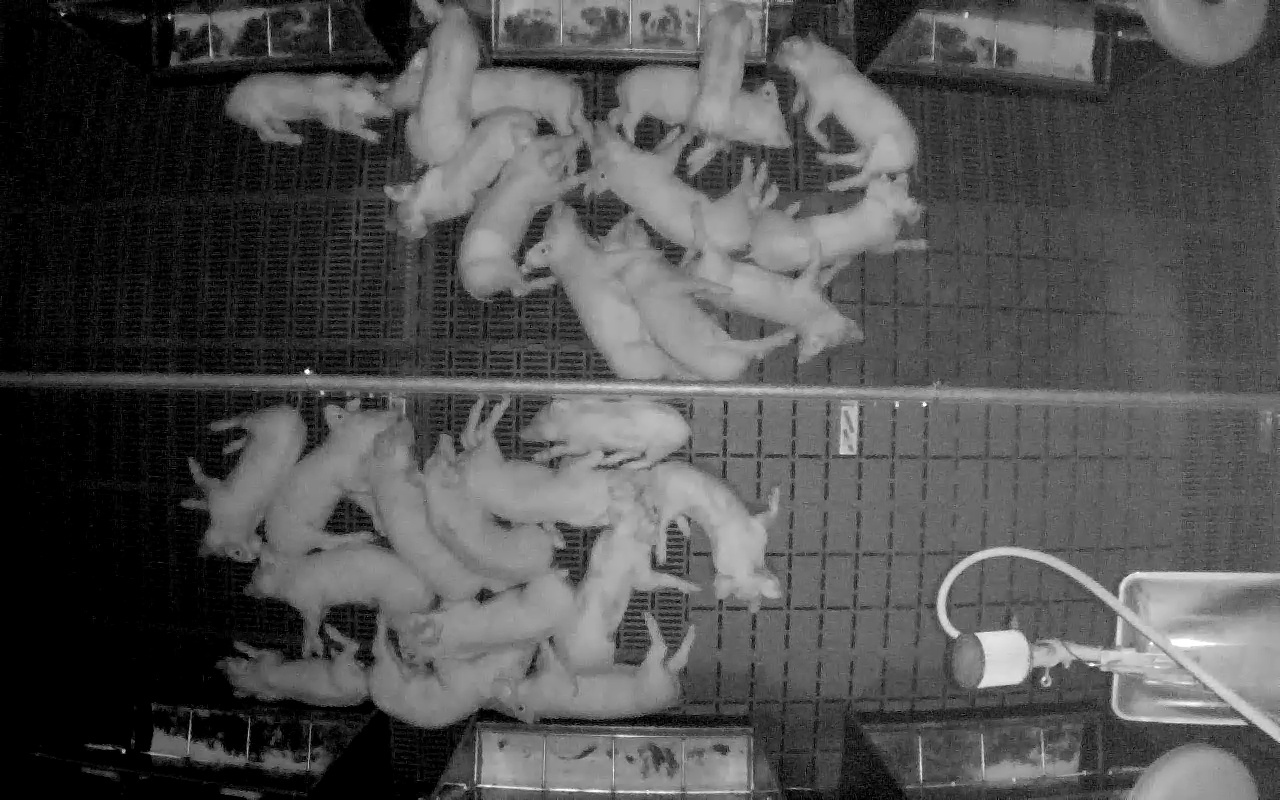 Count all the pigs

26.